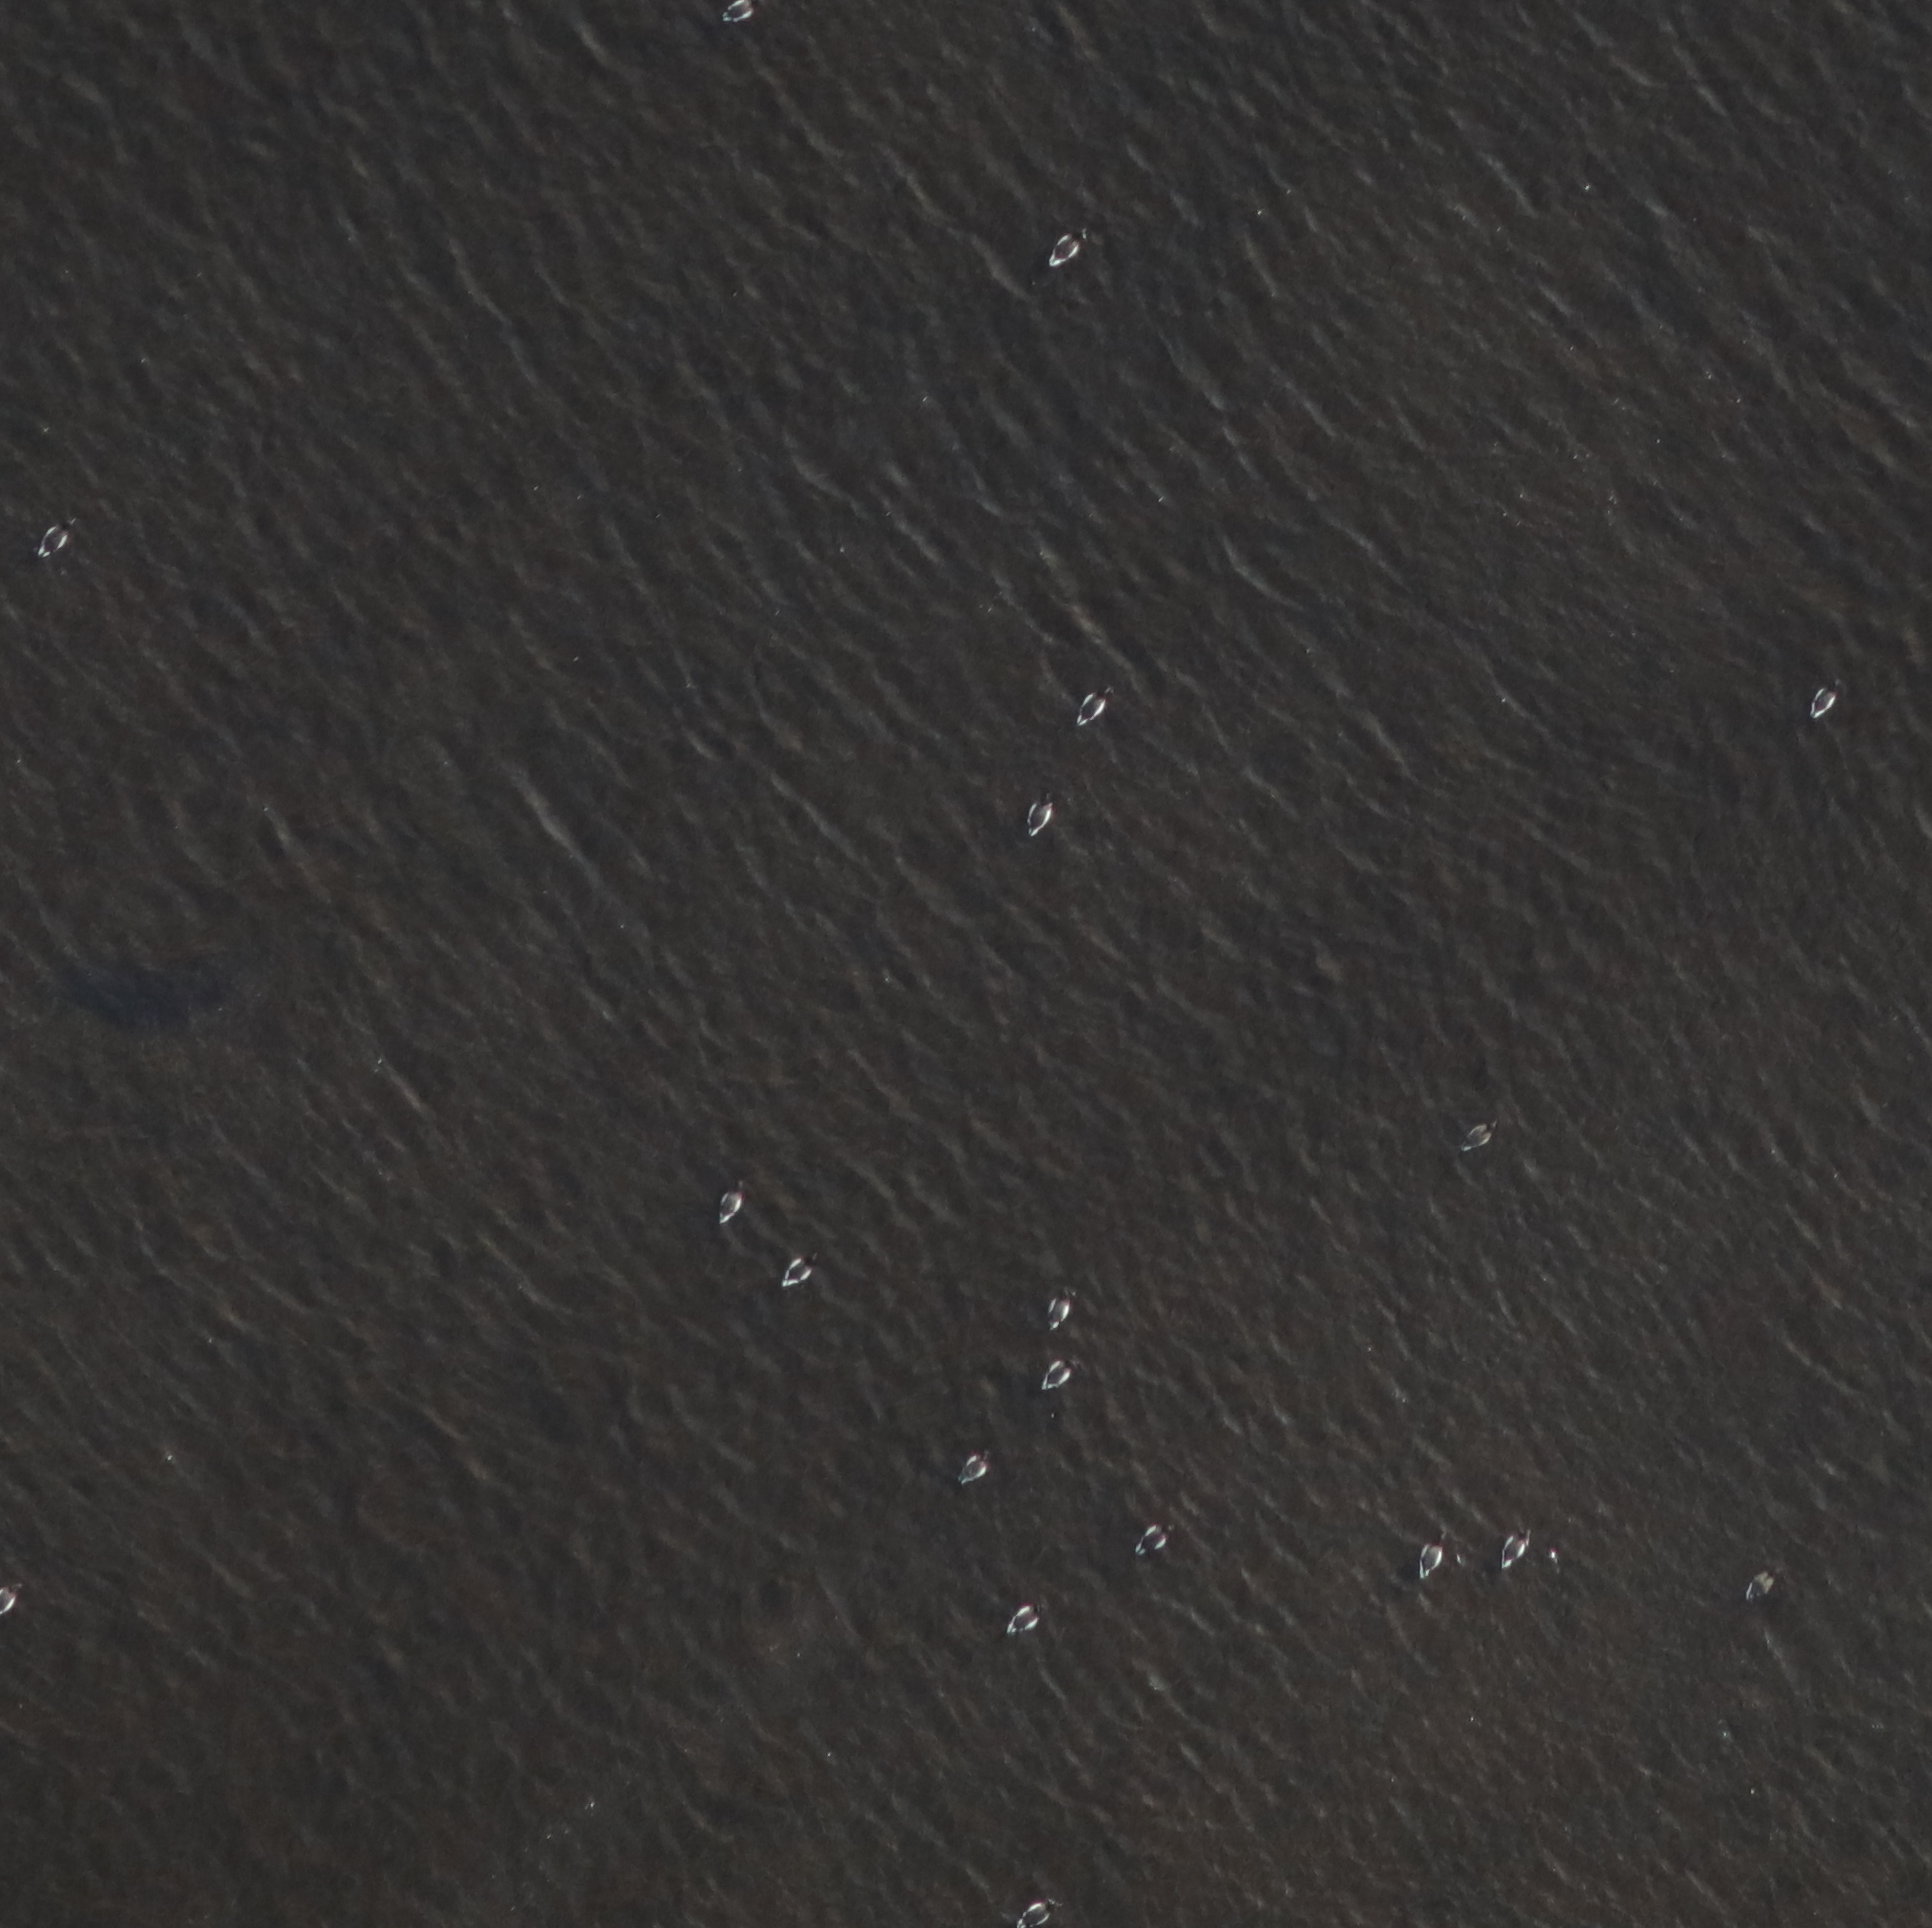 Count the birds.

19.